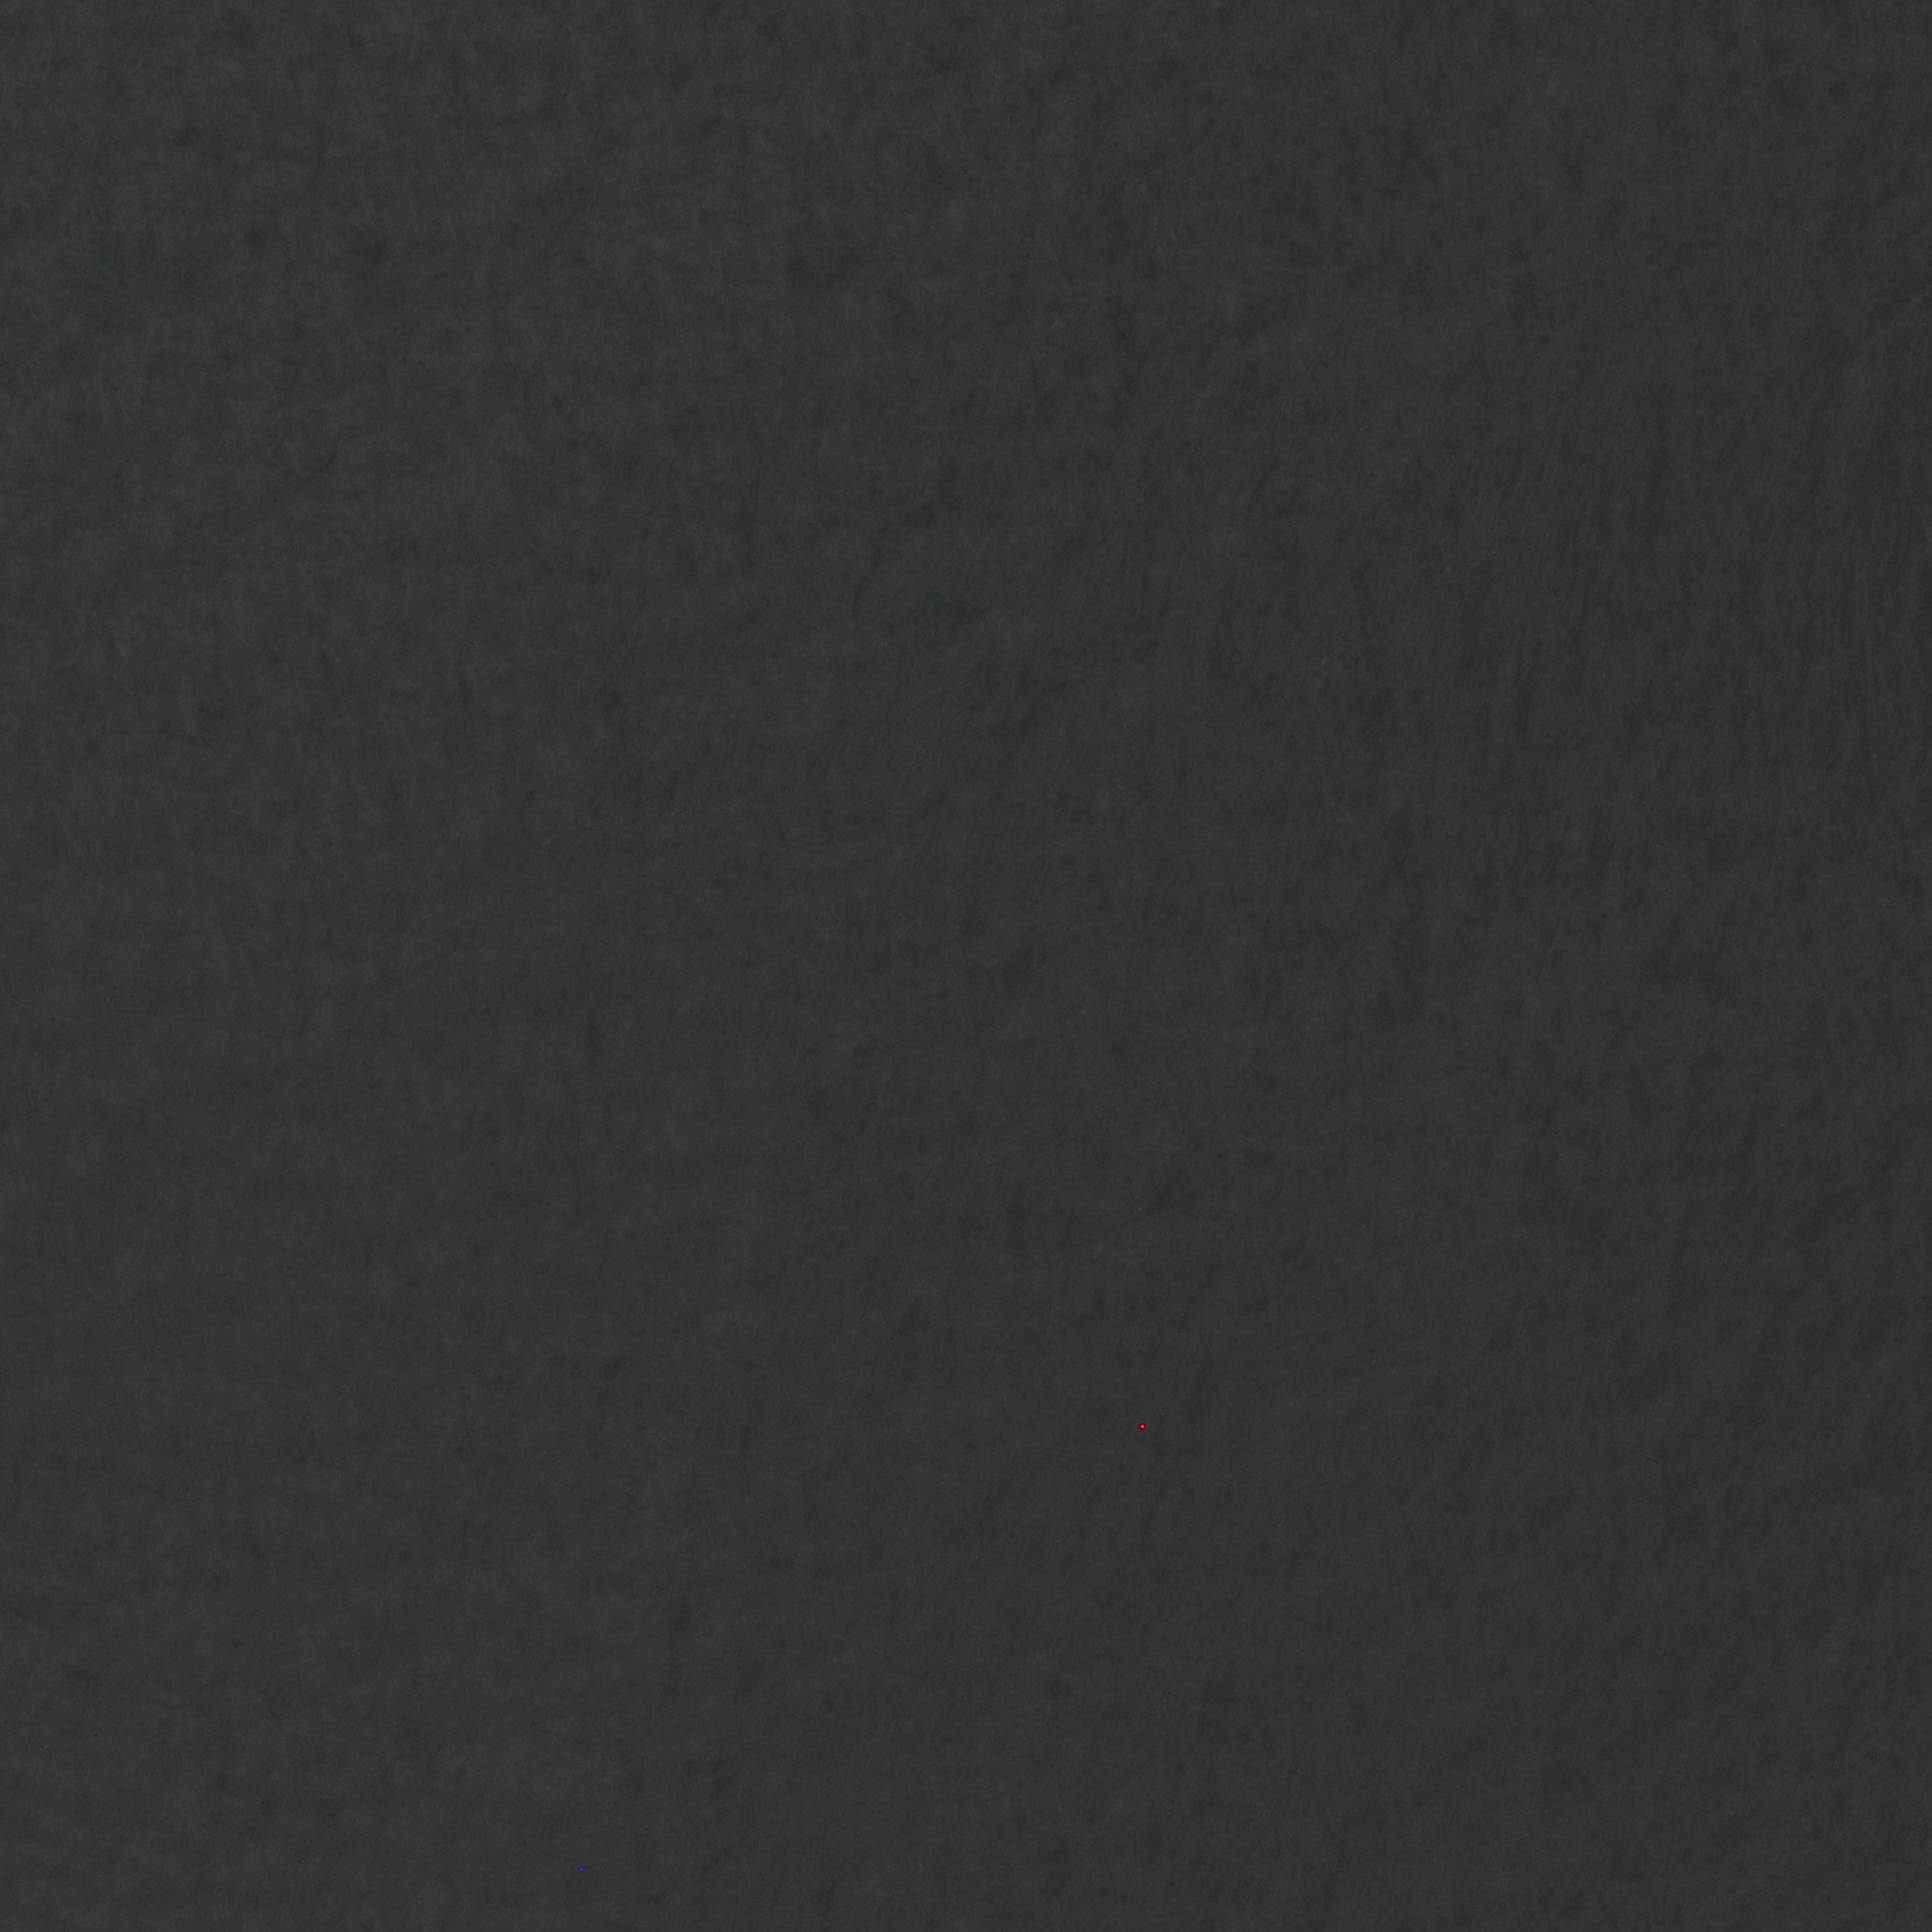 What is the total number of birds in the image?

0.